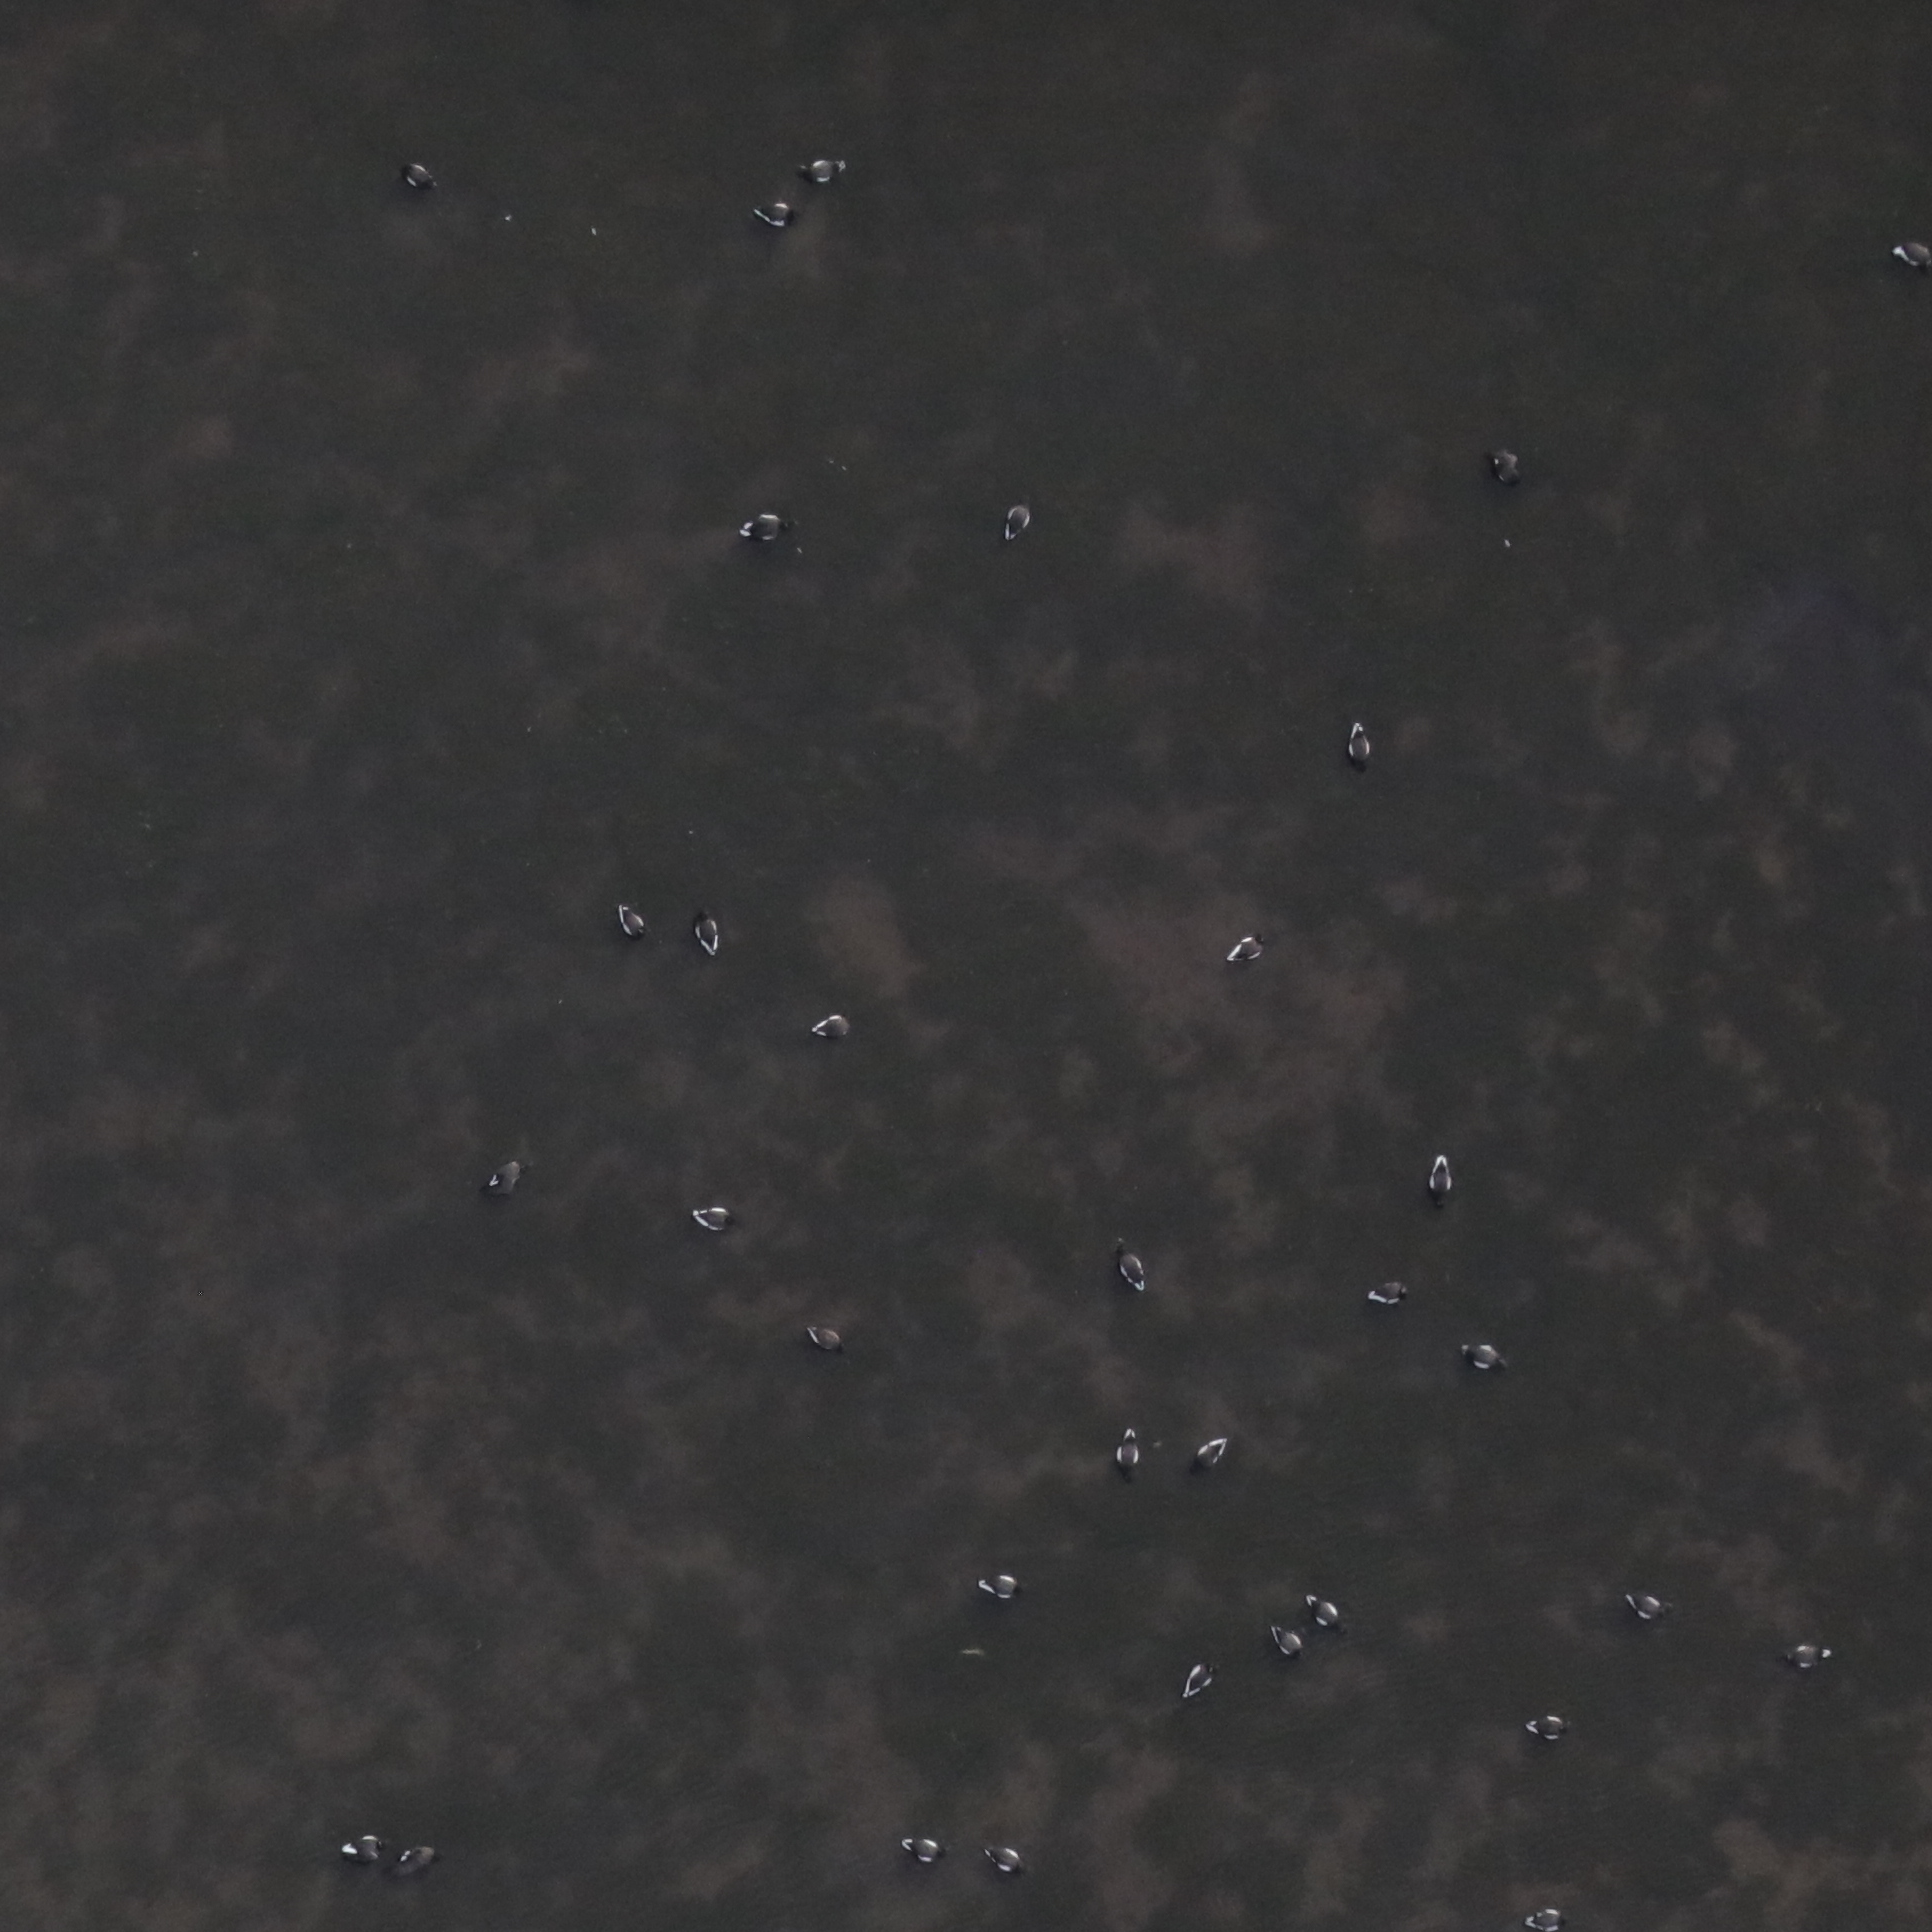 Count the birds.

33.